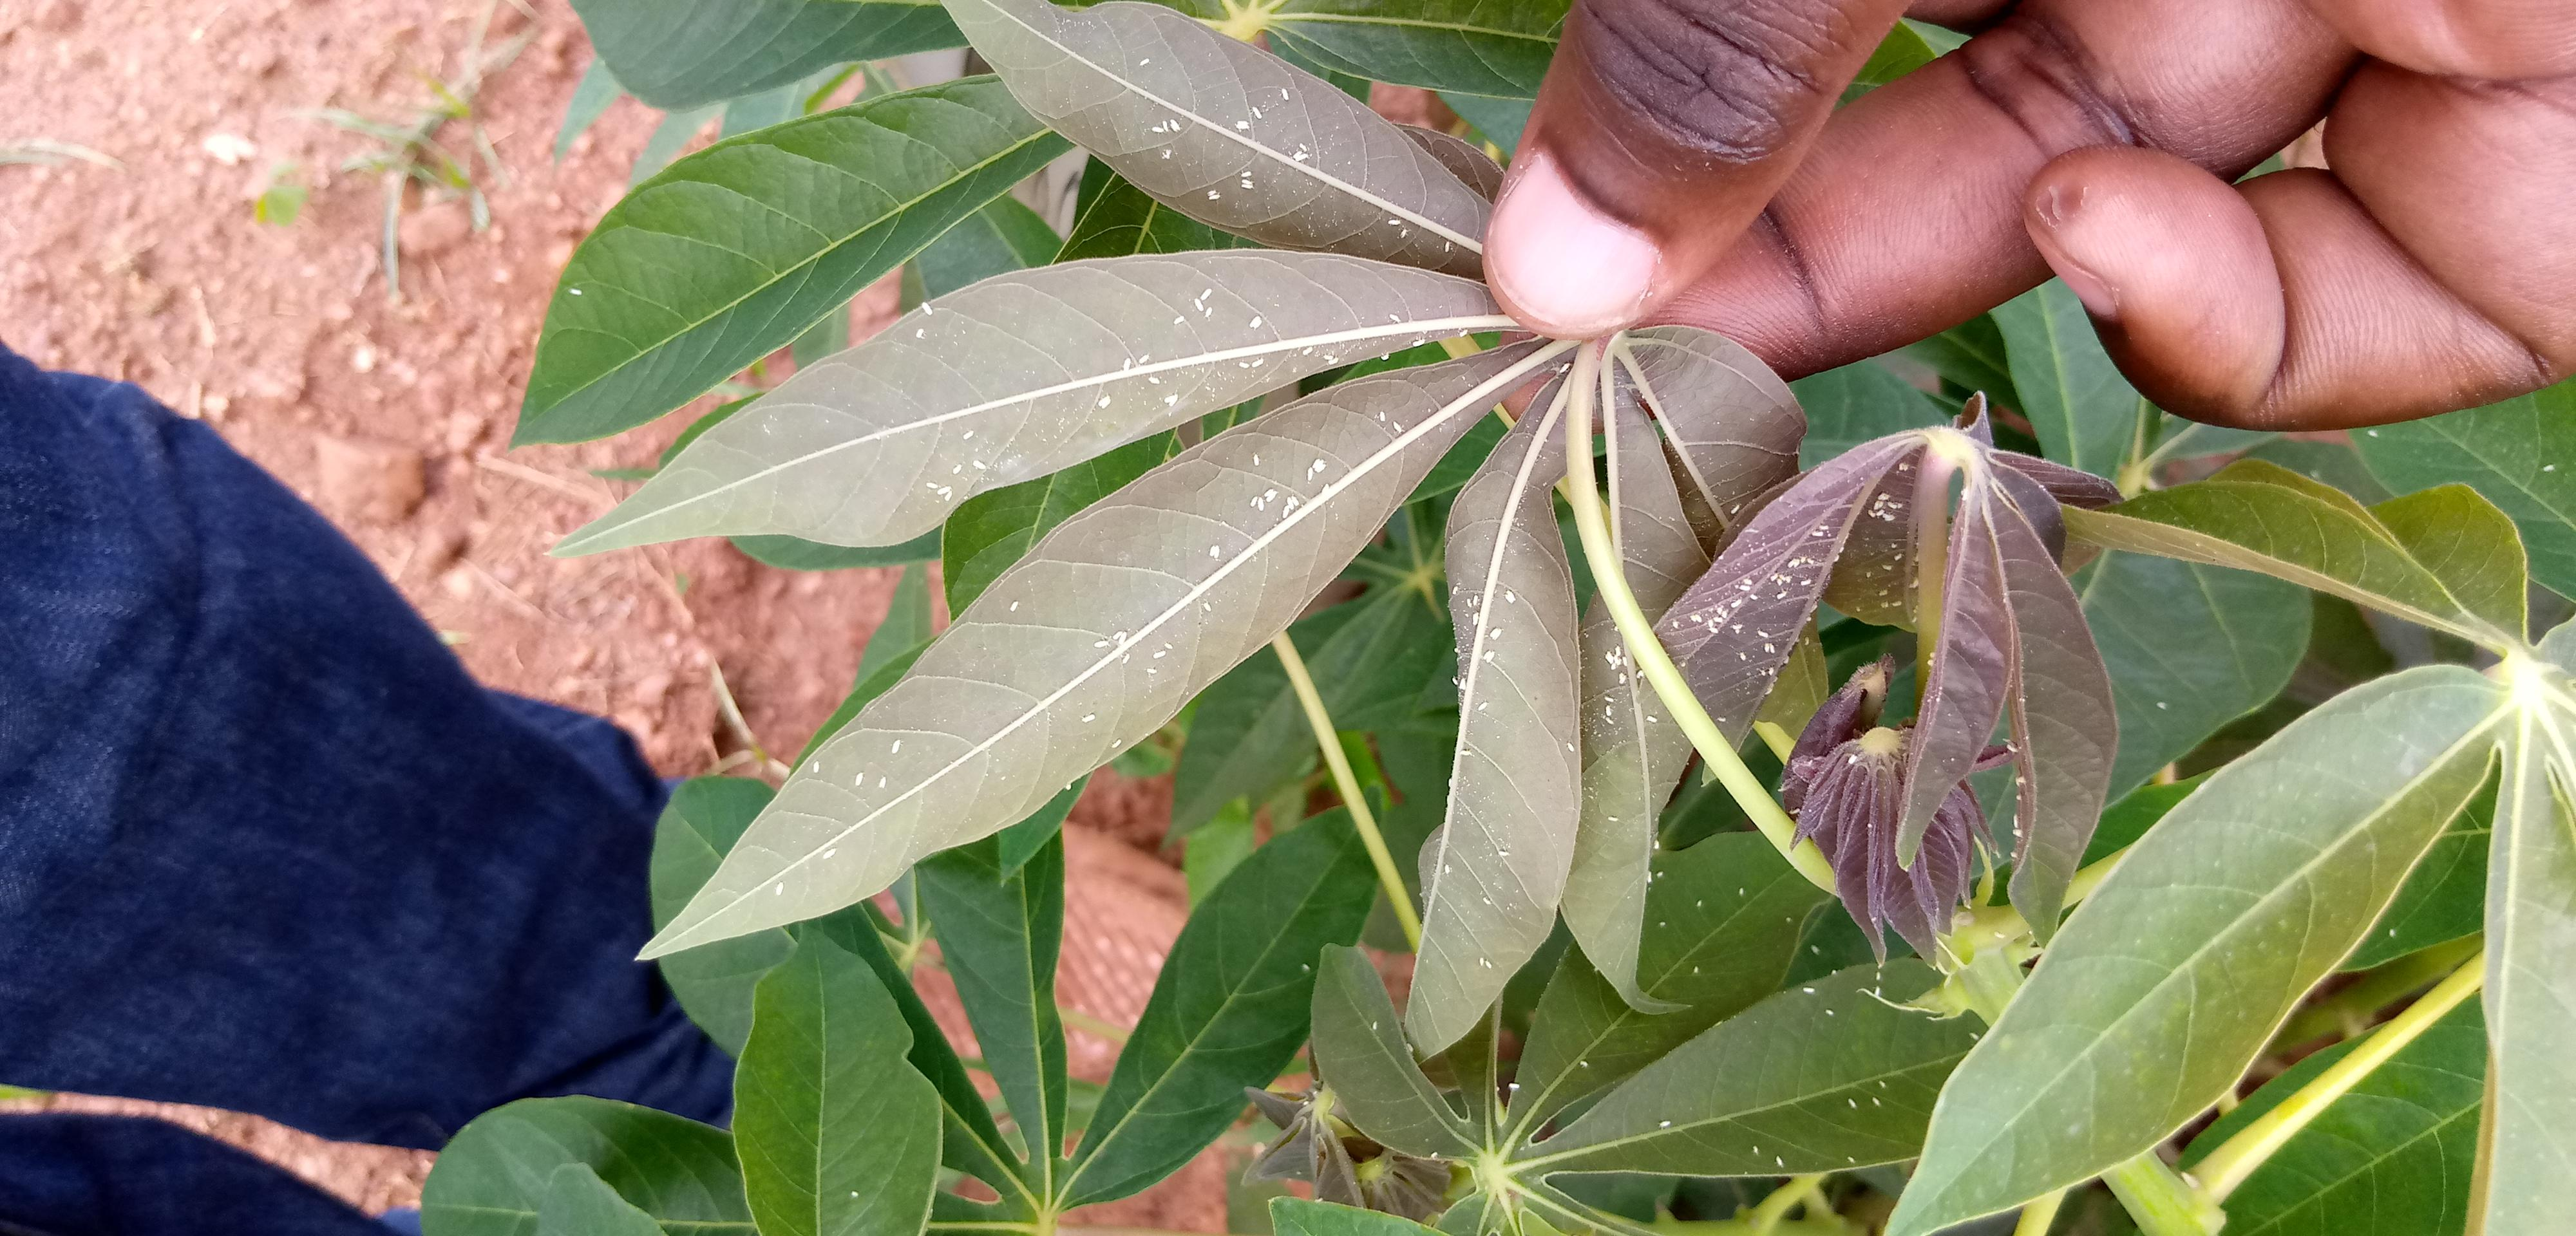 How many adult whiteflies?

189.